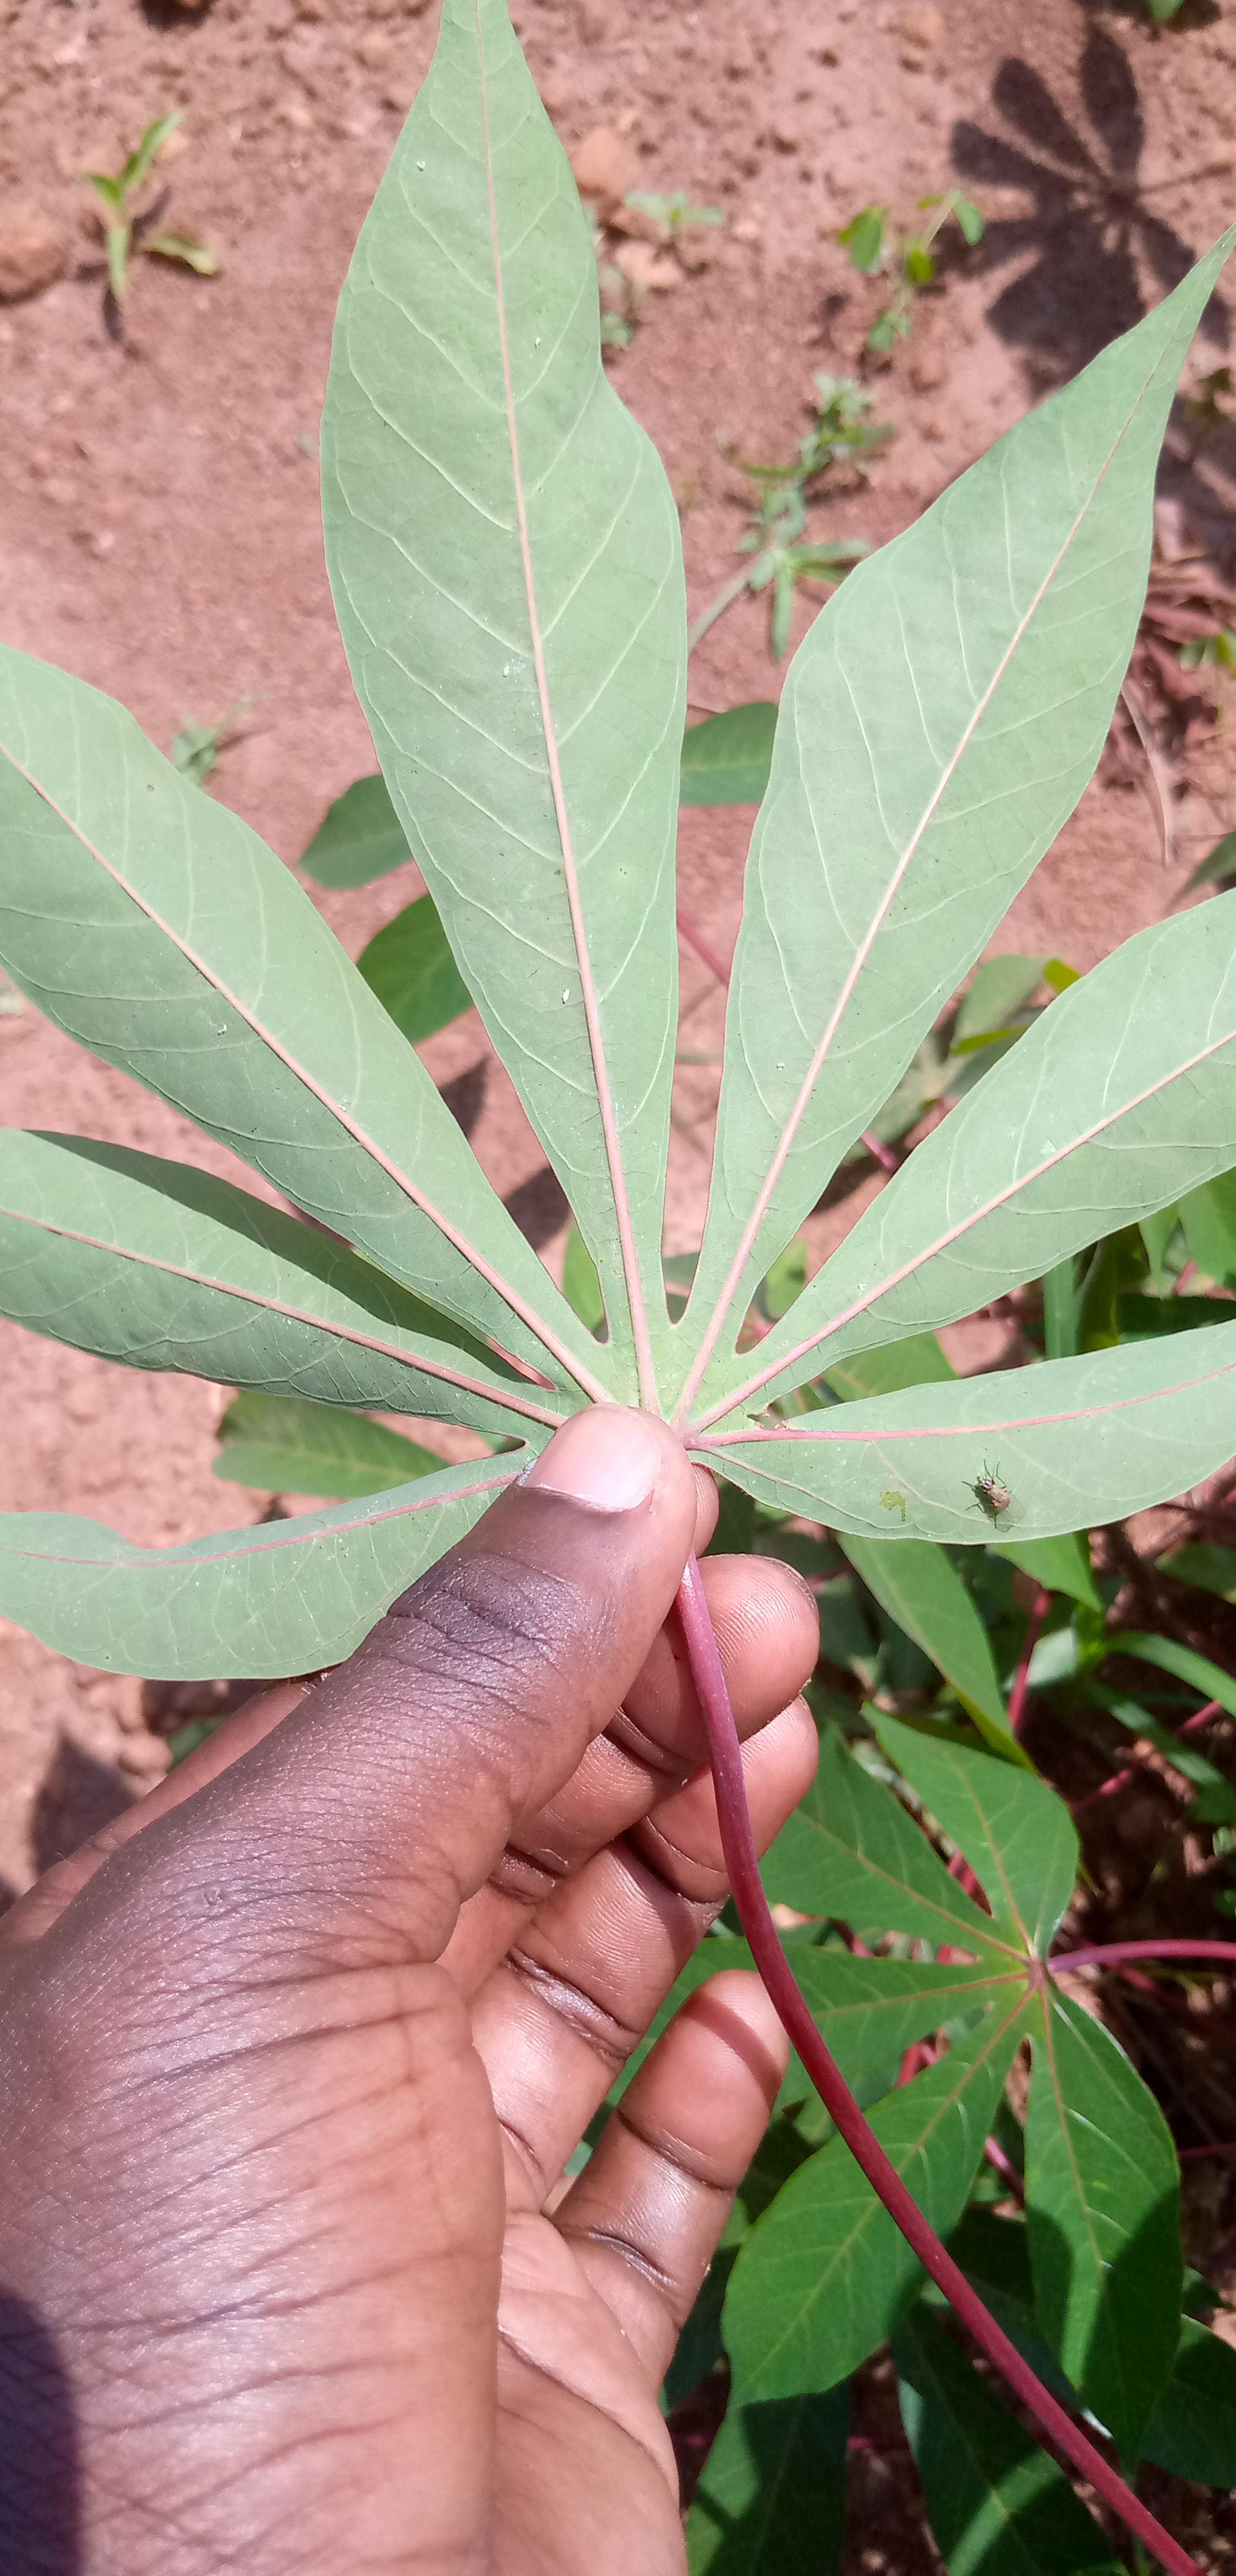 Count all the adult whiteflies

5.